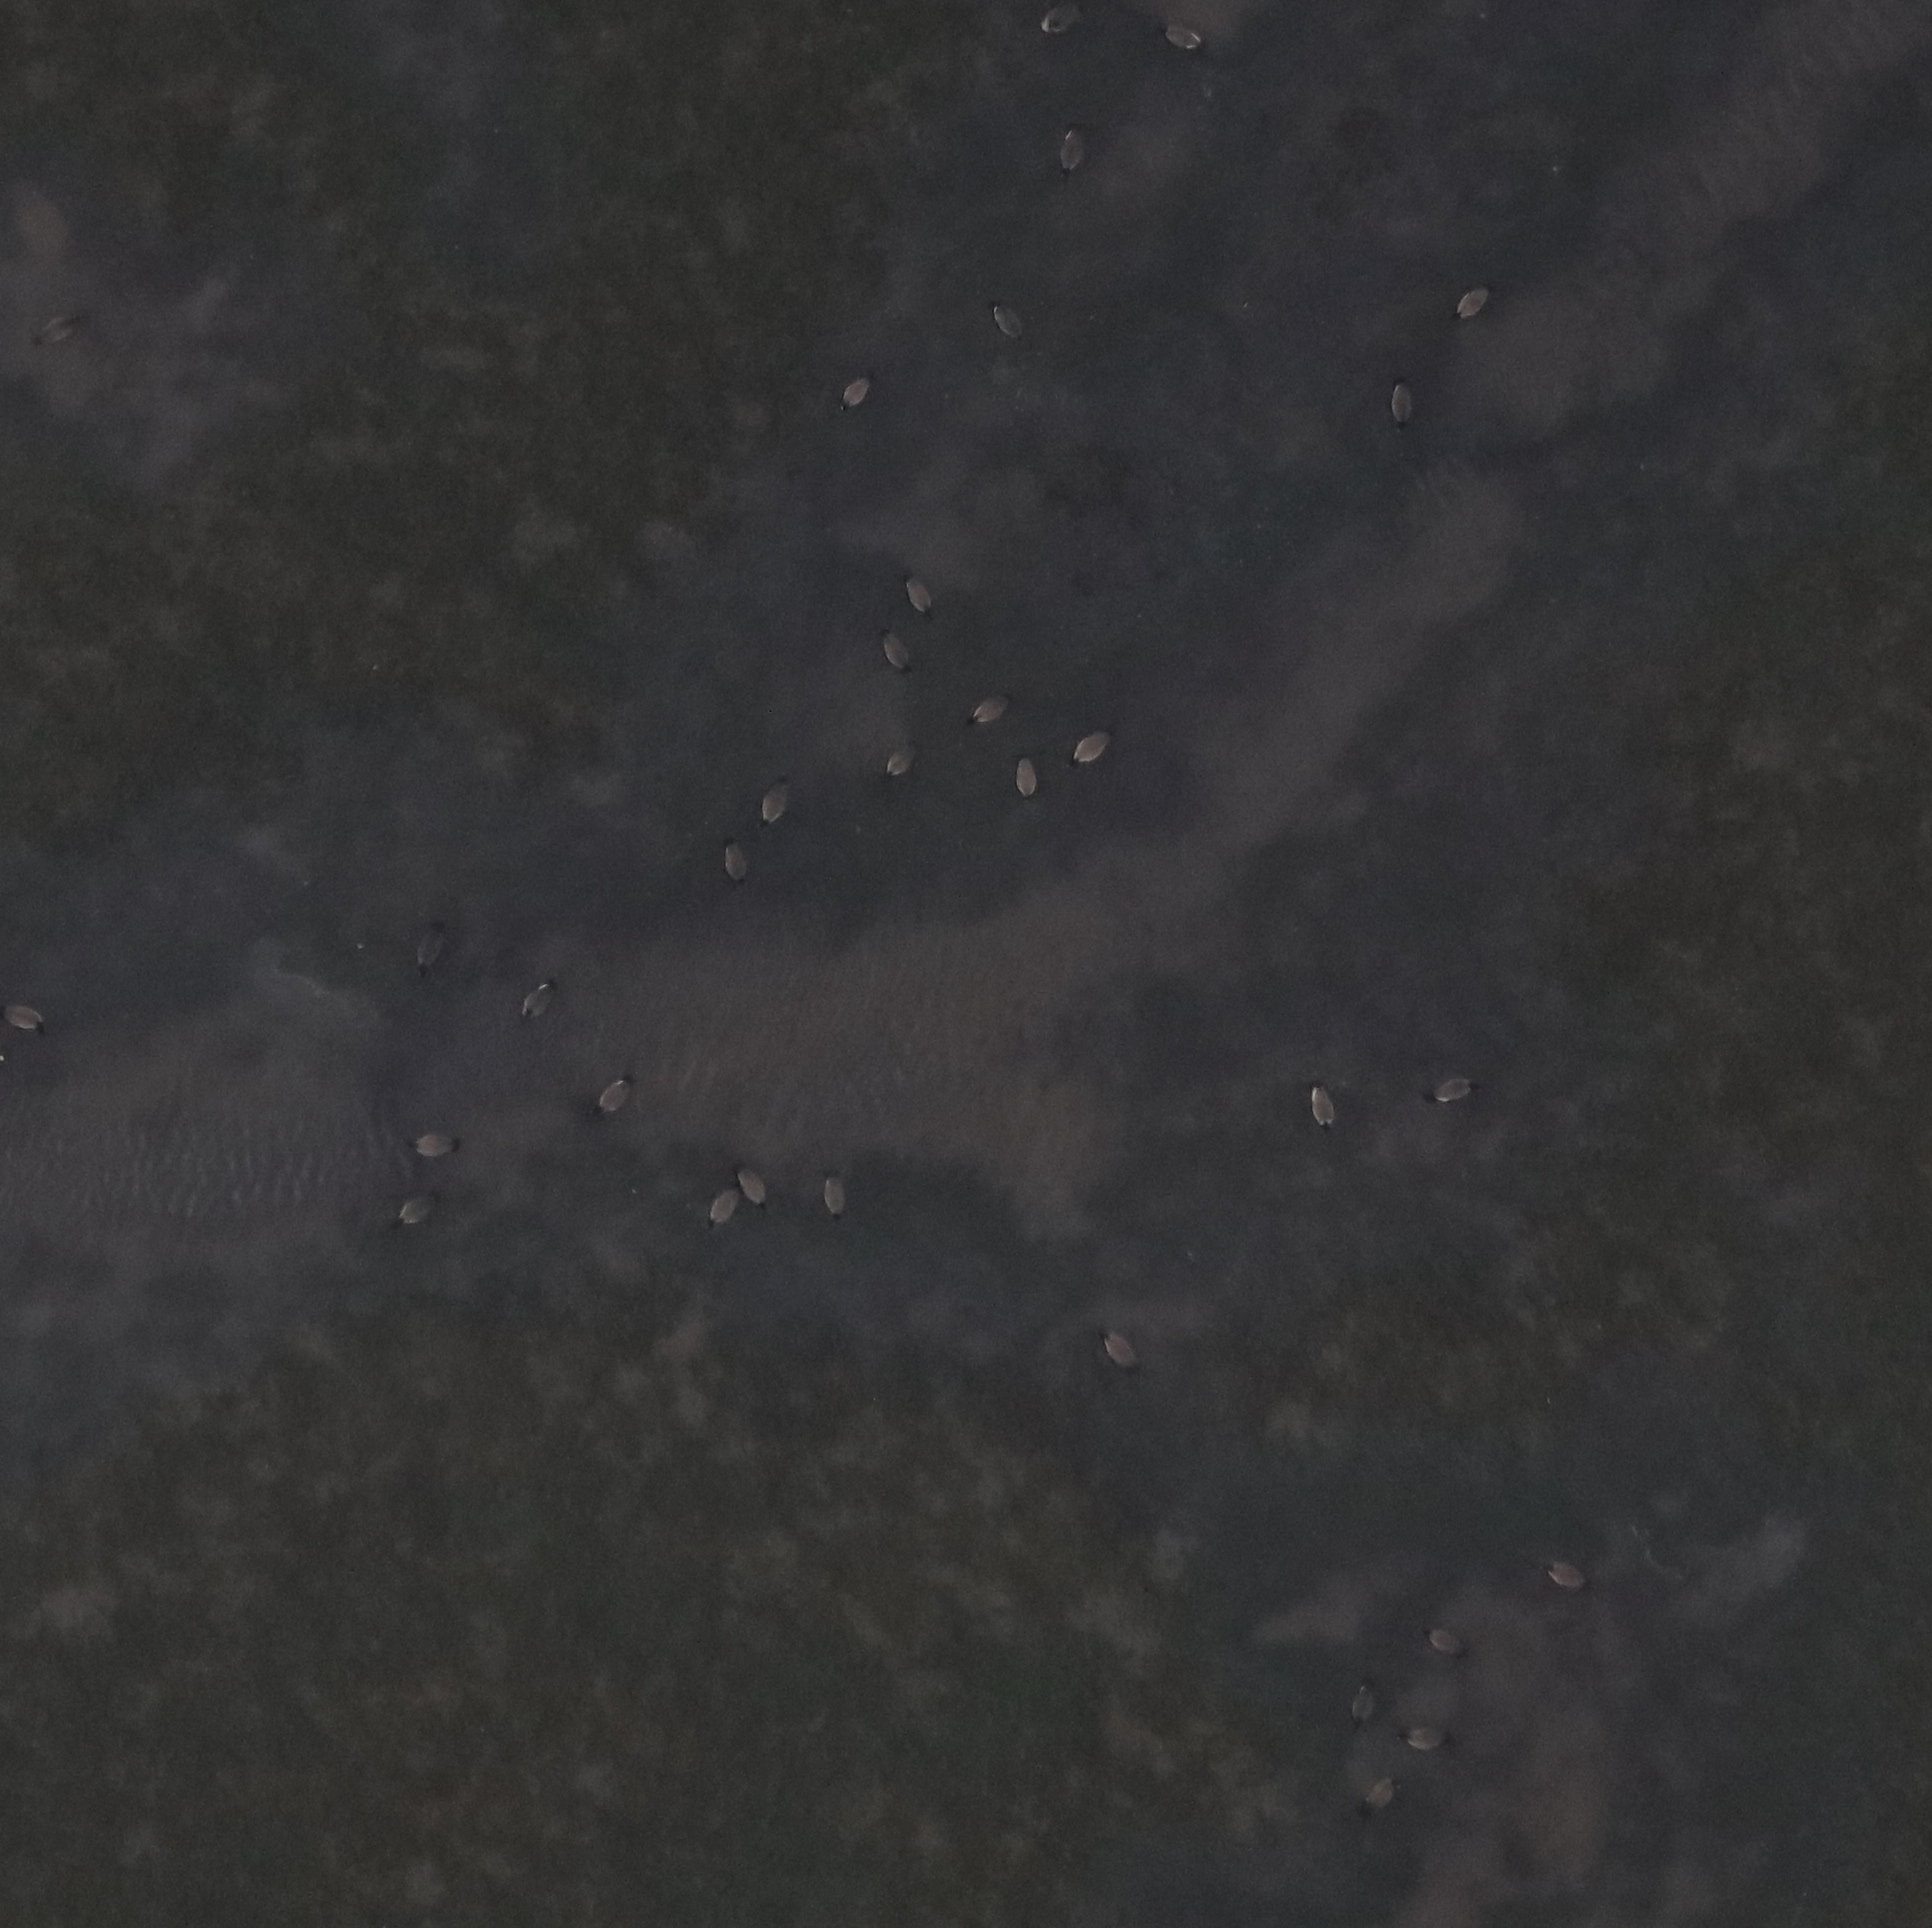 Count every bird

33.